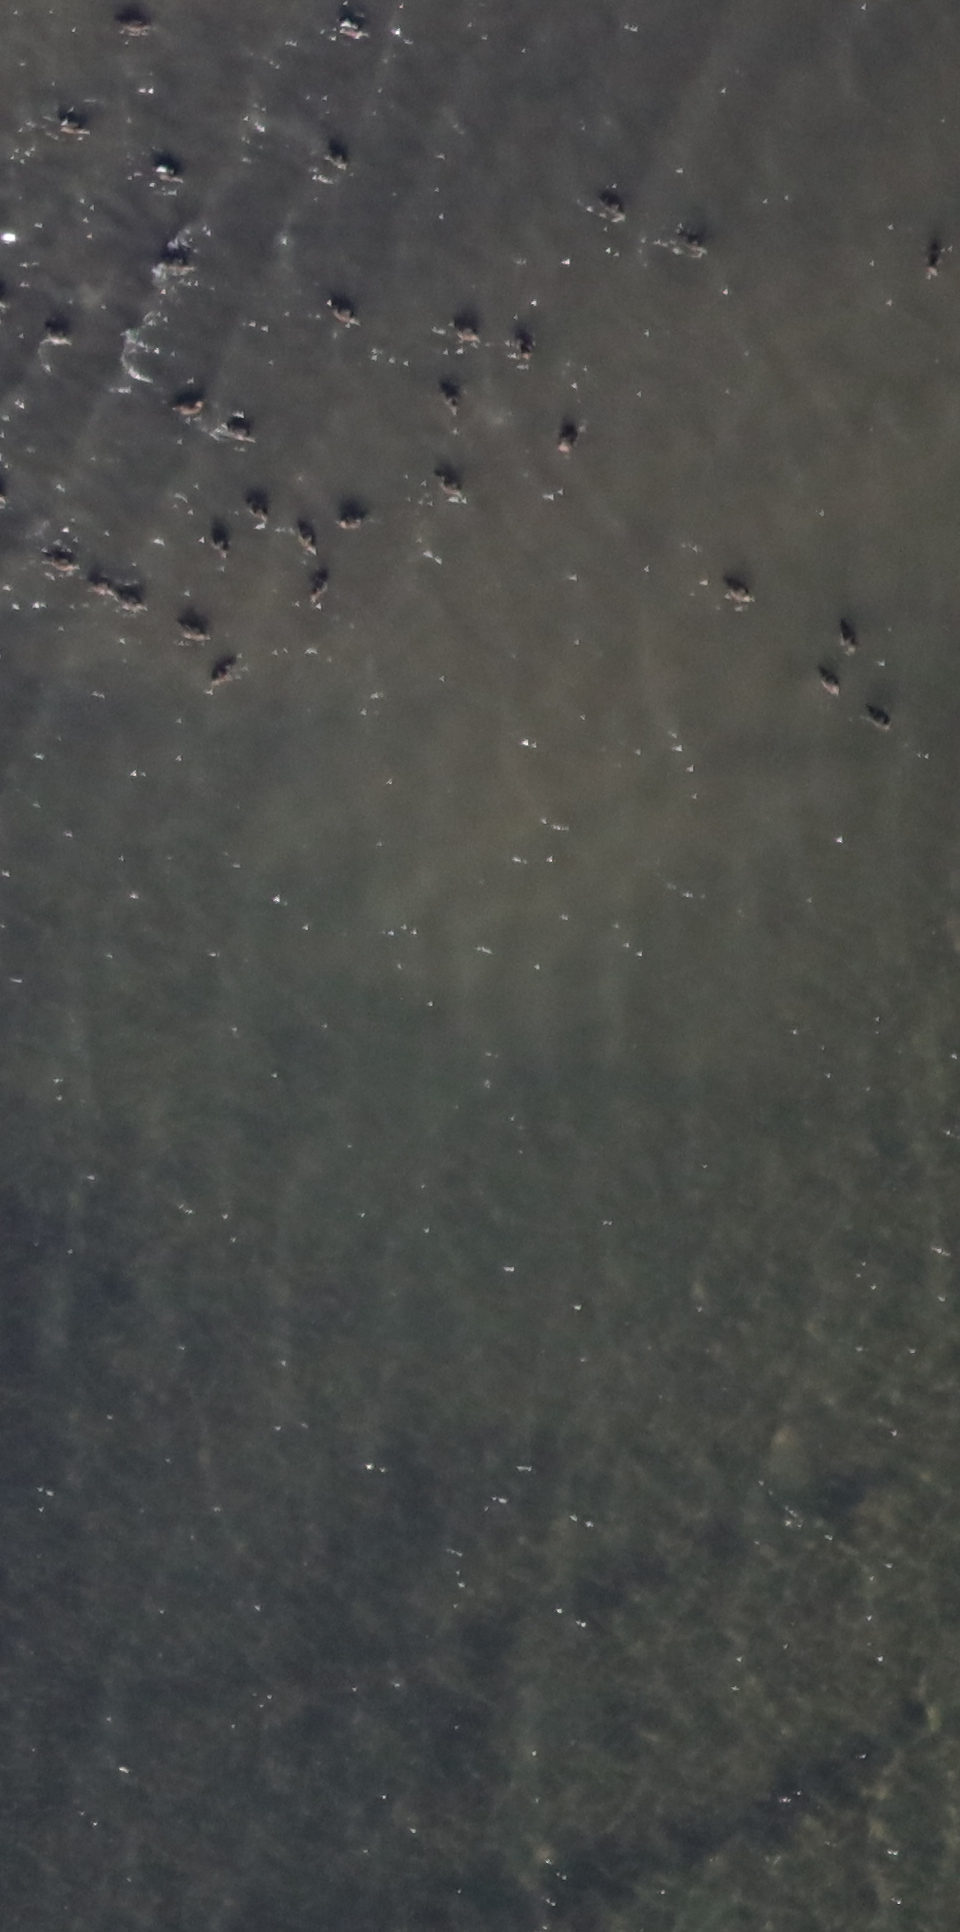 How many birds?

32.